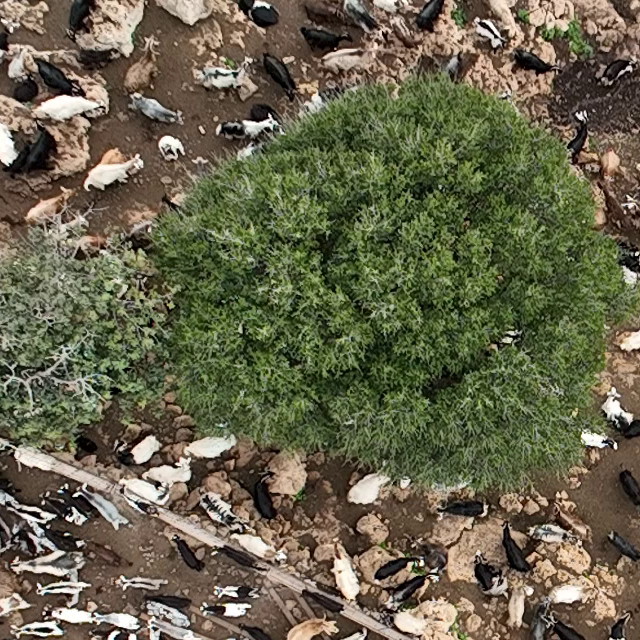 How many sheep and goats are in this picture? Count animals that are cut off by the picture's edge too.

106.